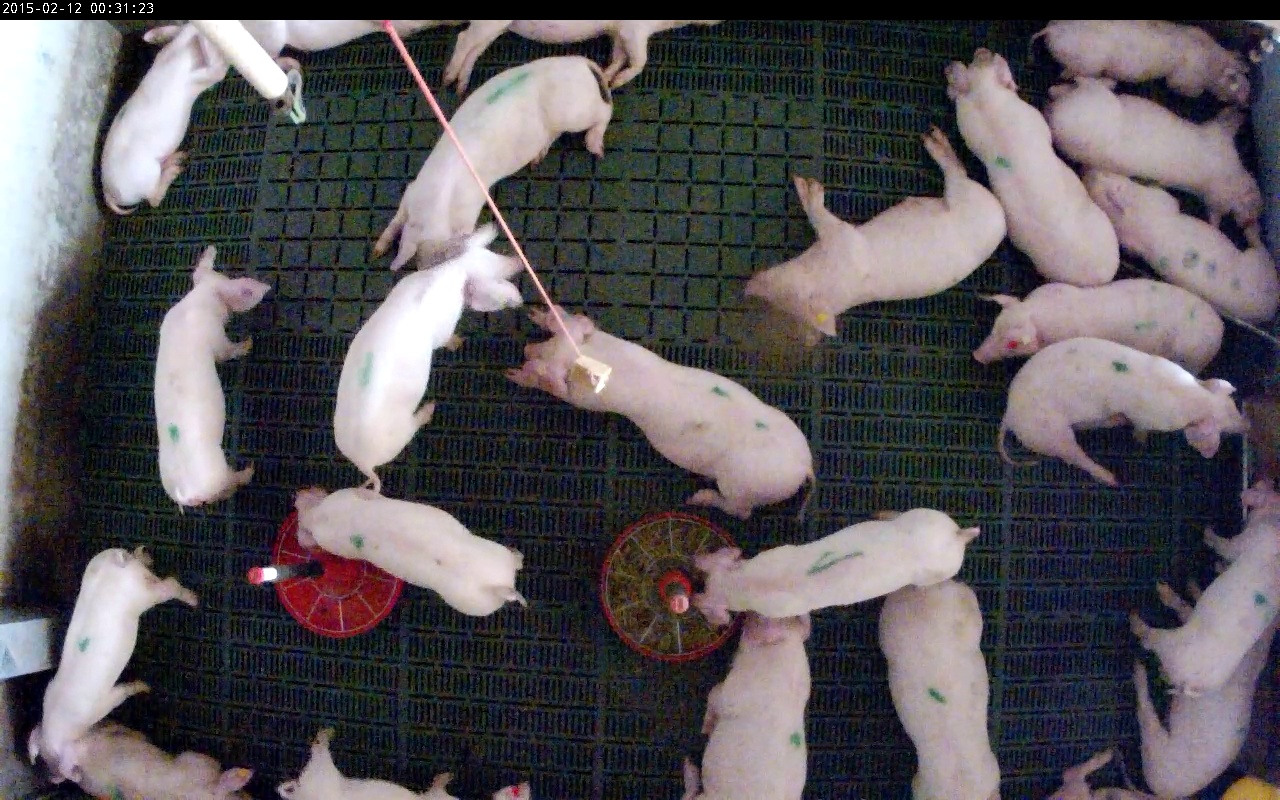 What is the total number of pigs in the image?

24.